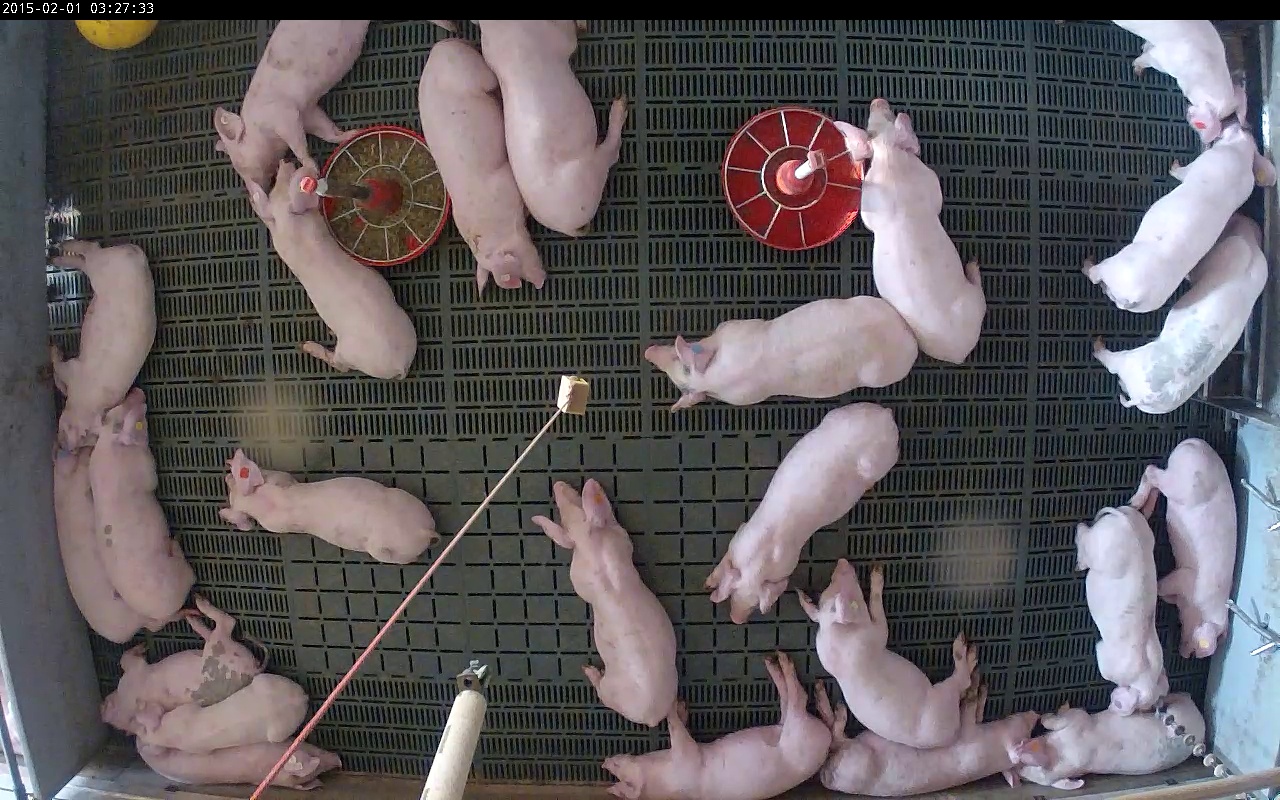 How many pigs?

24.